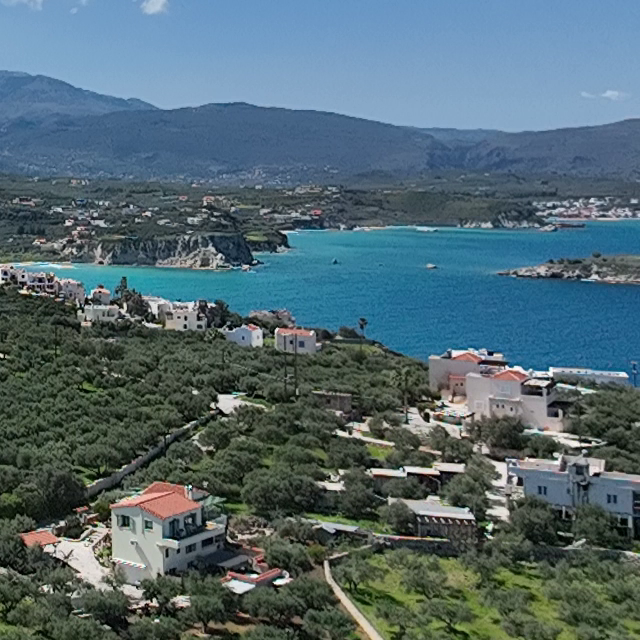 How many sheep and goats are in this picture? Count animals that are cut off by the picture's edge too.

0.